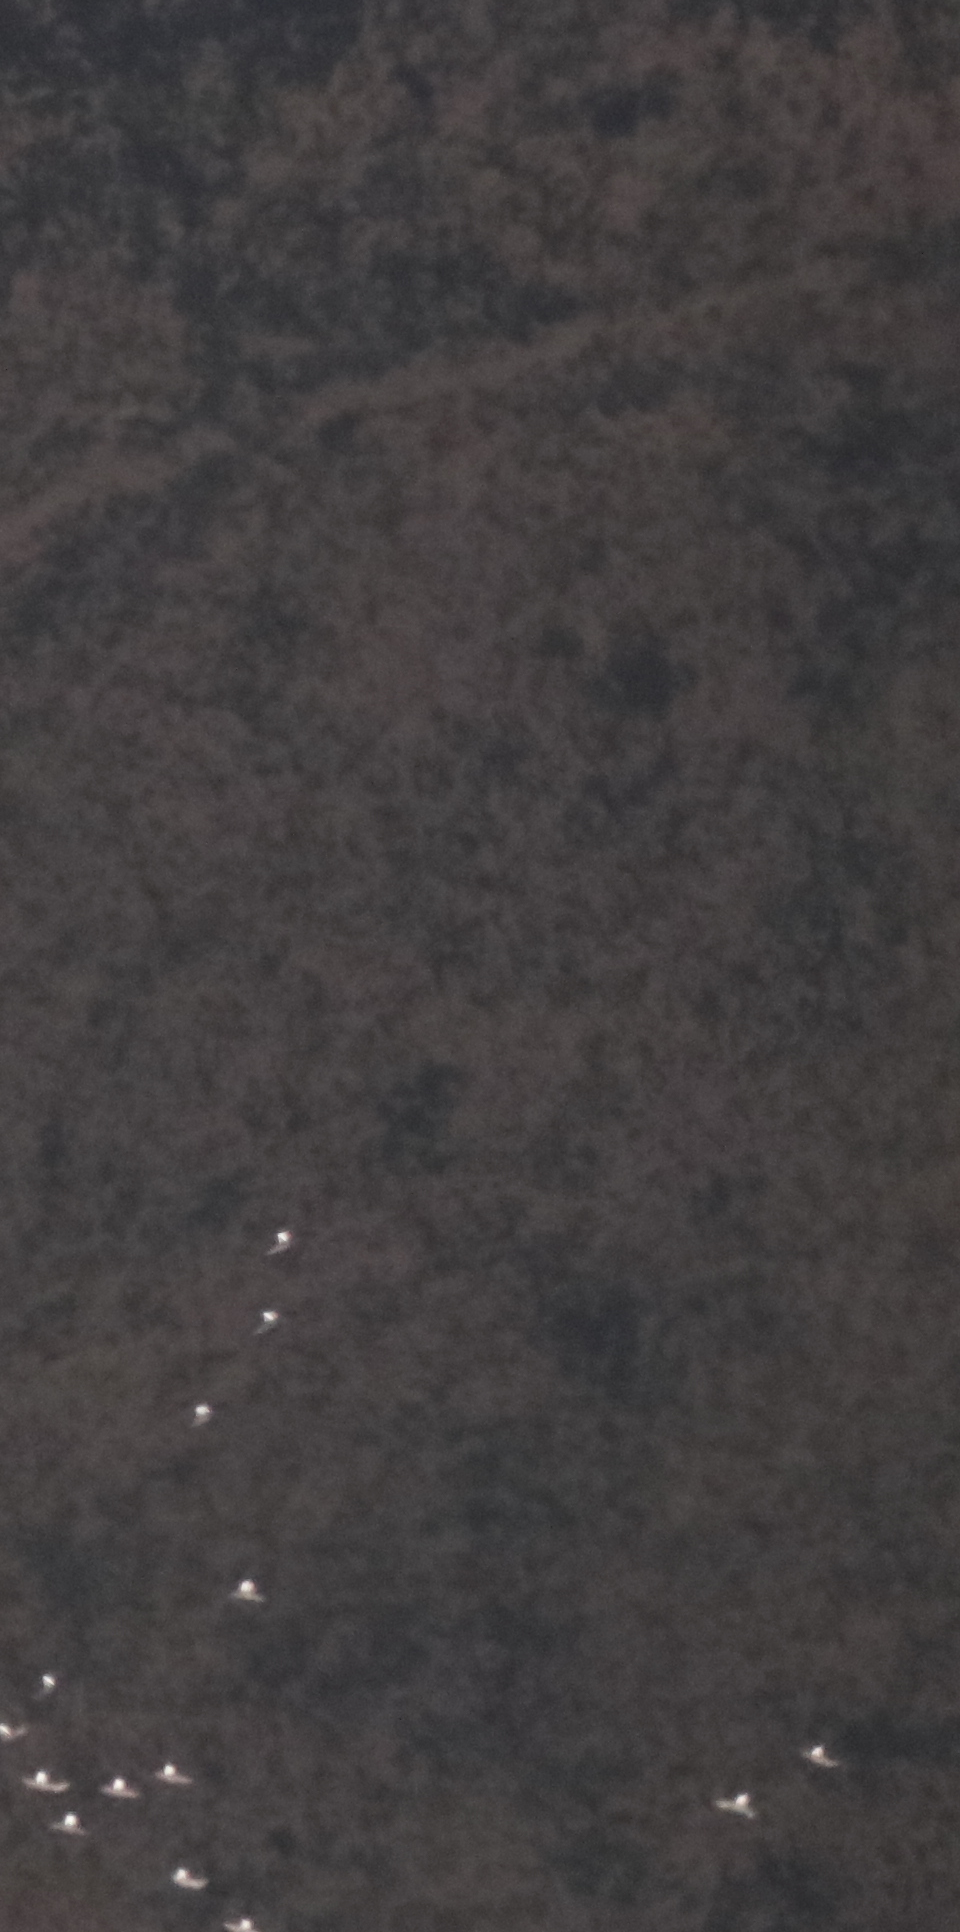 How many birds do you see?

14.